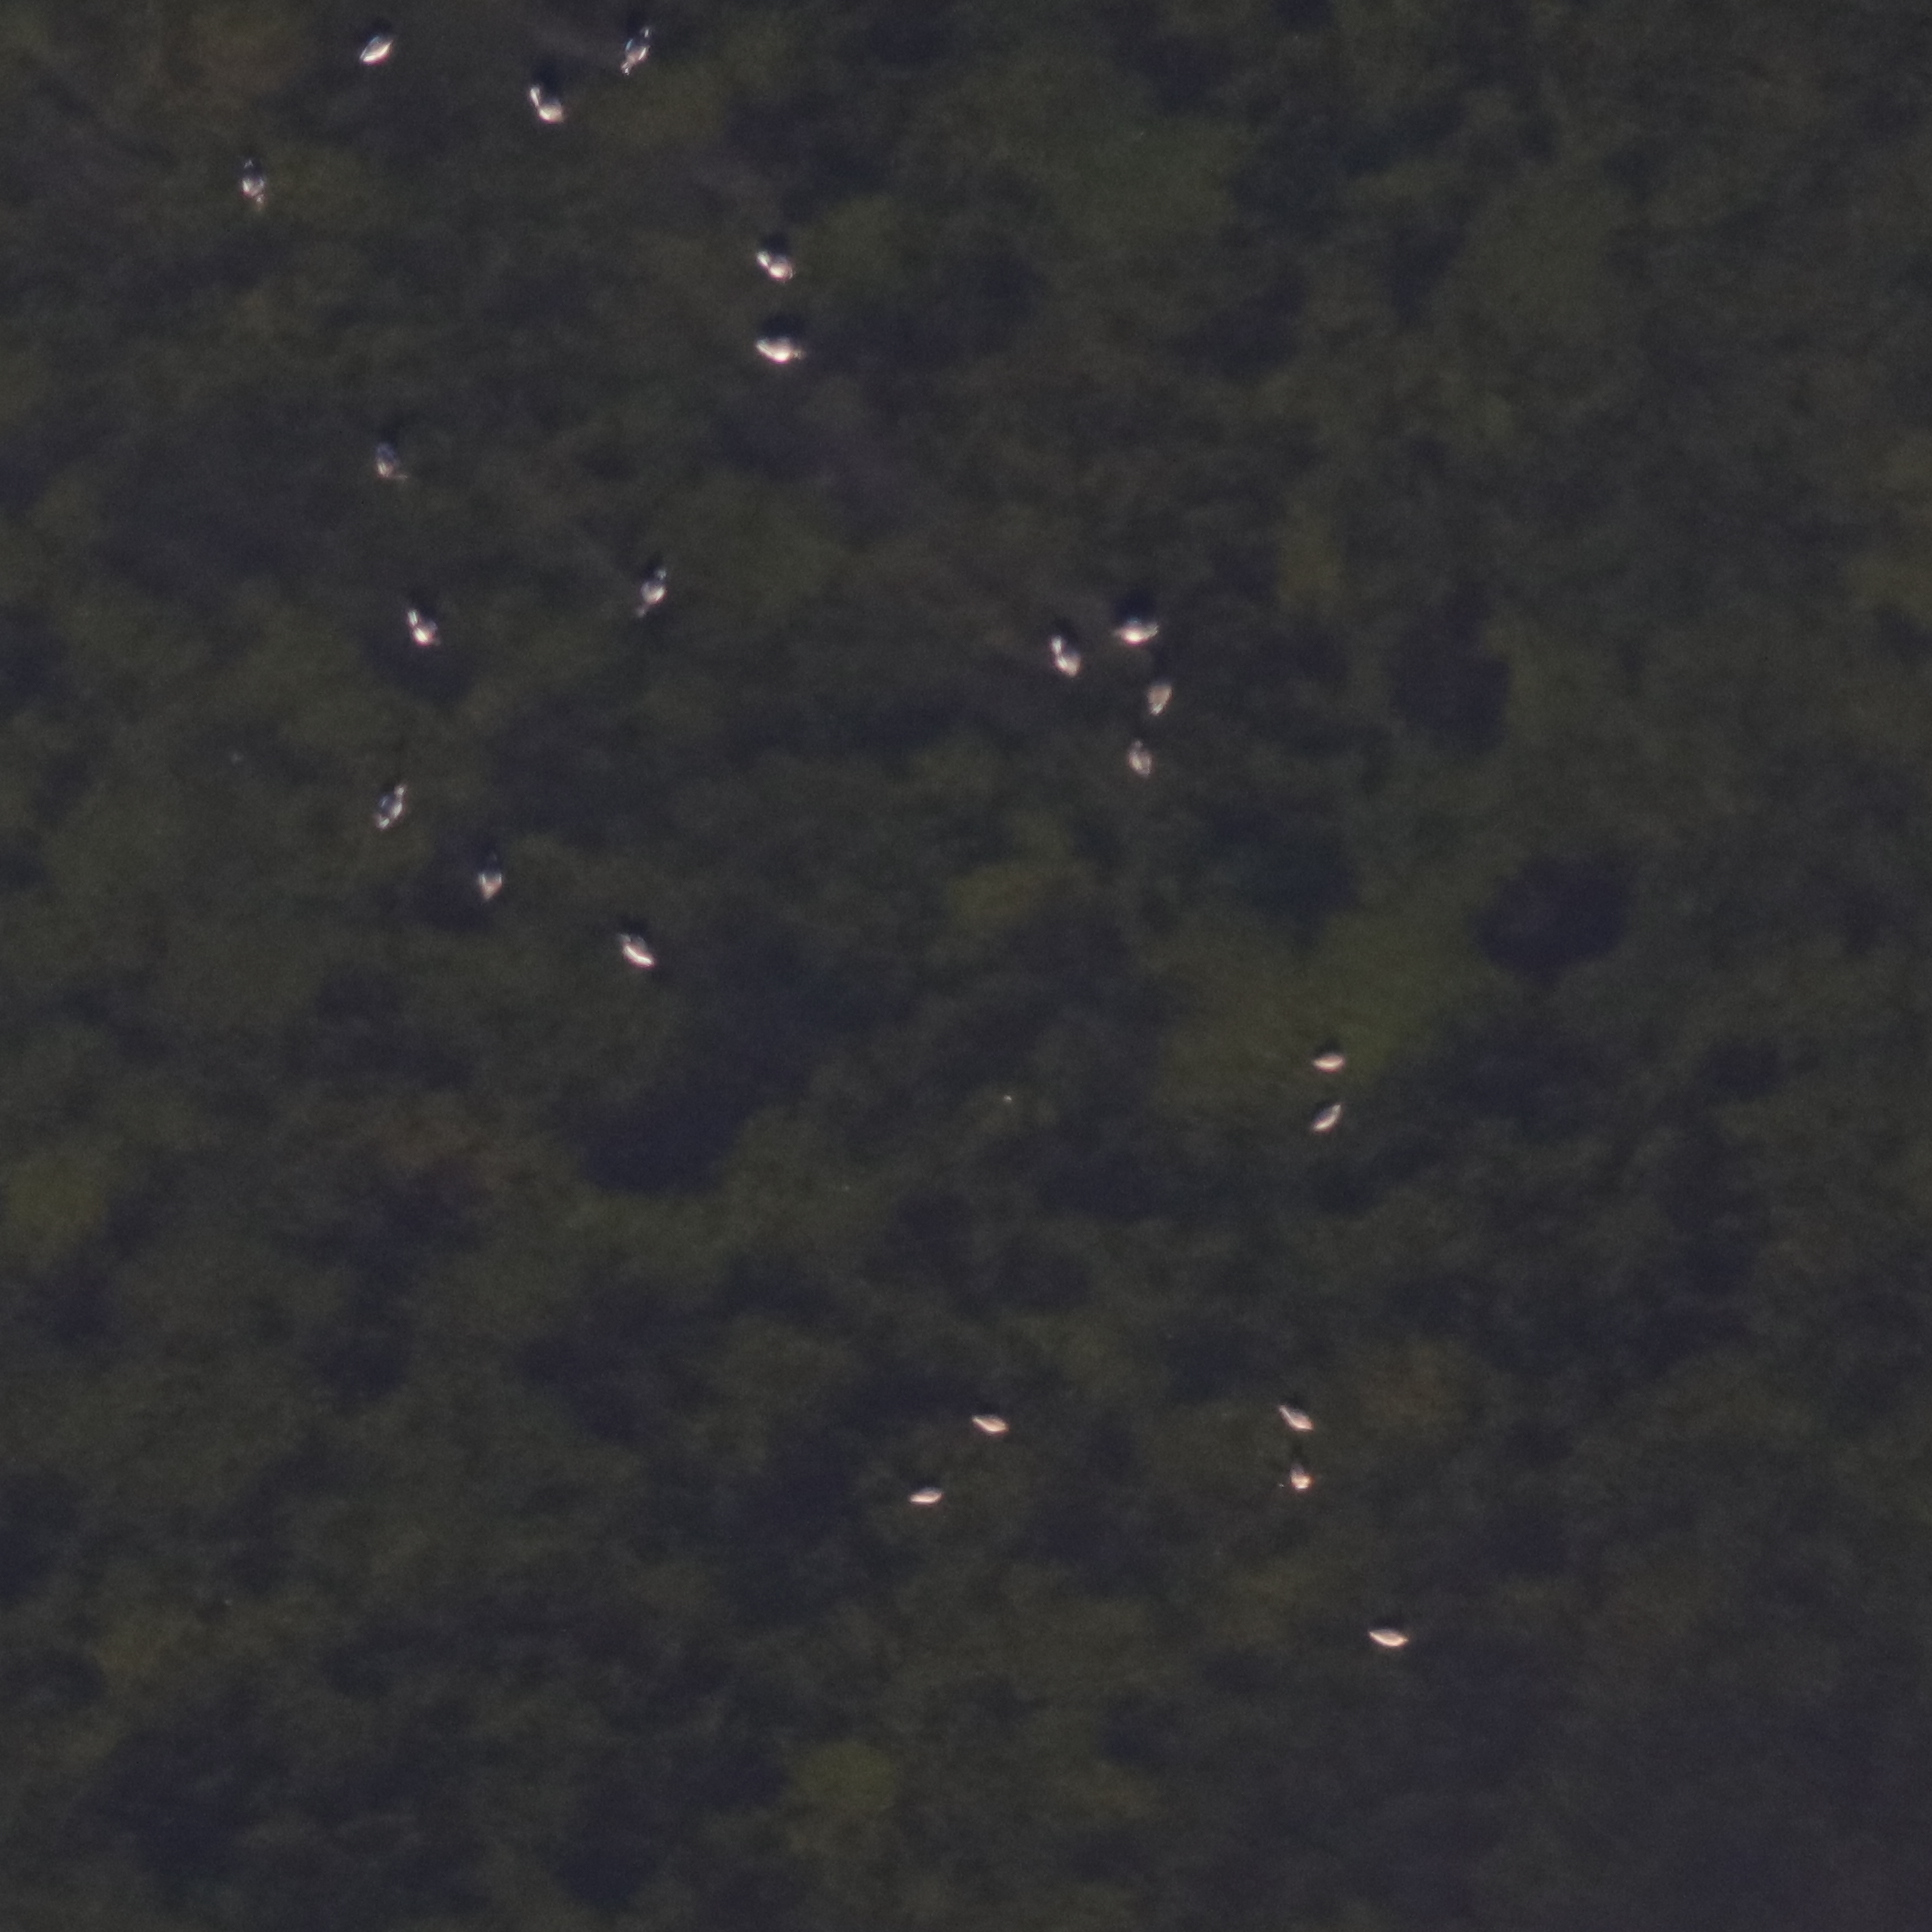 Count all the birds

23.